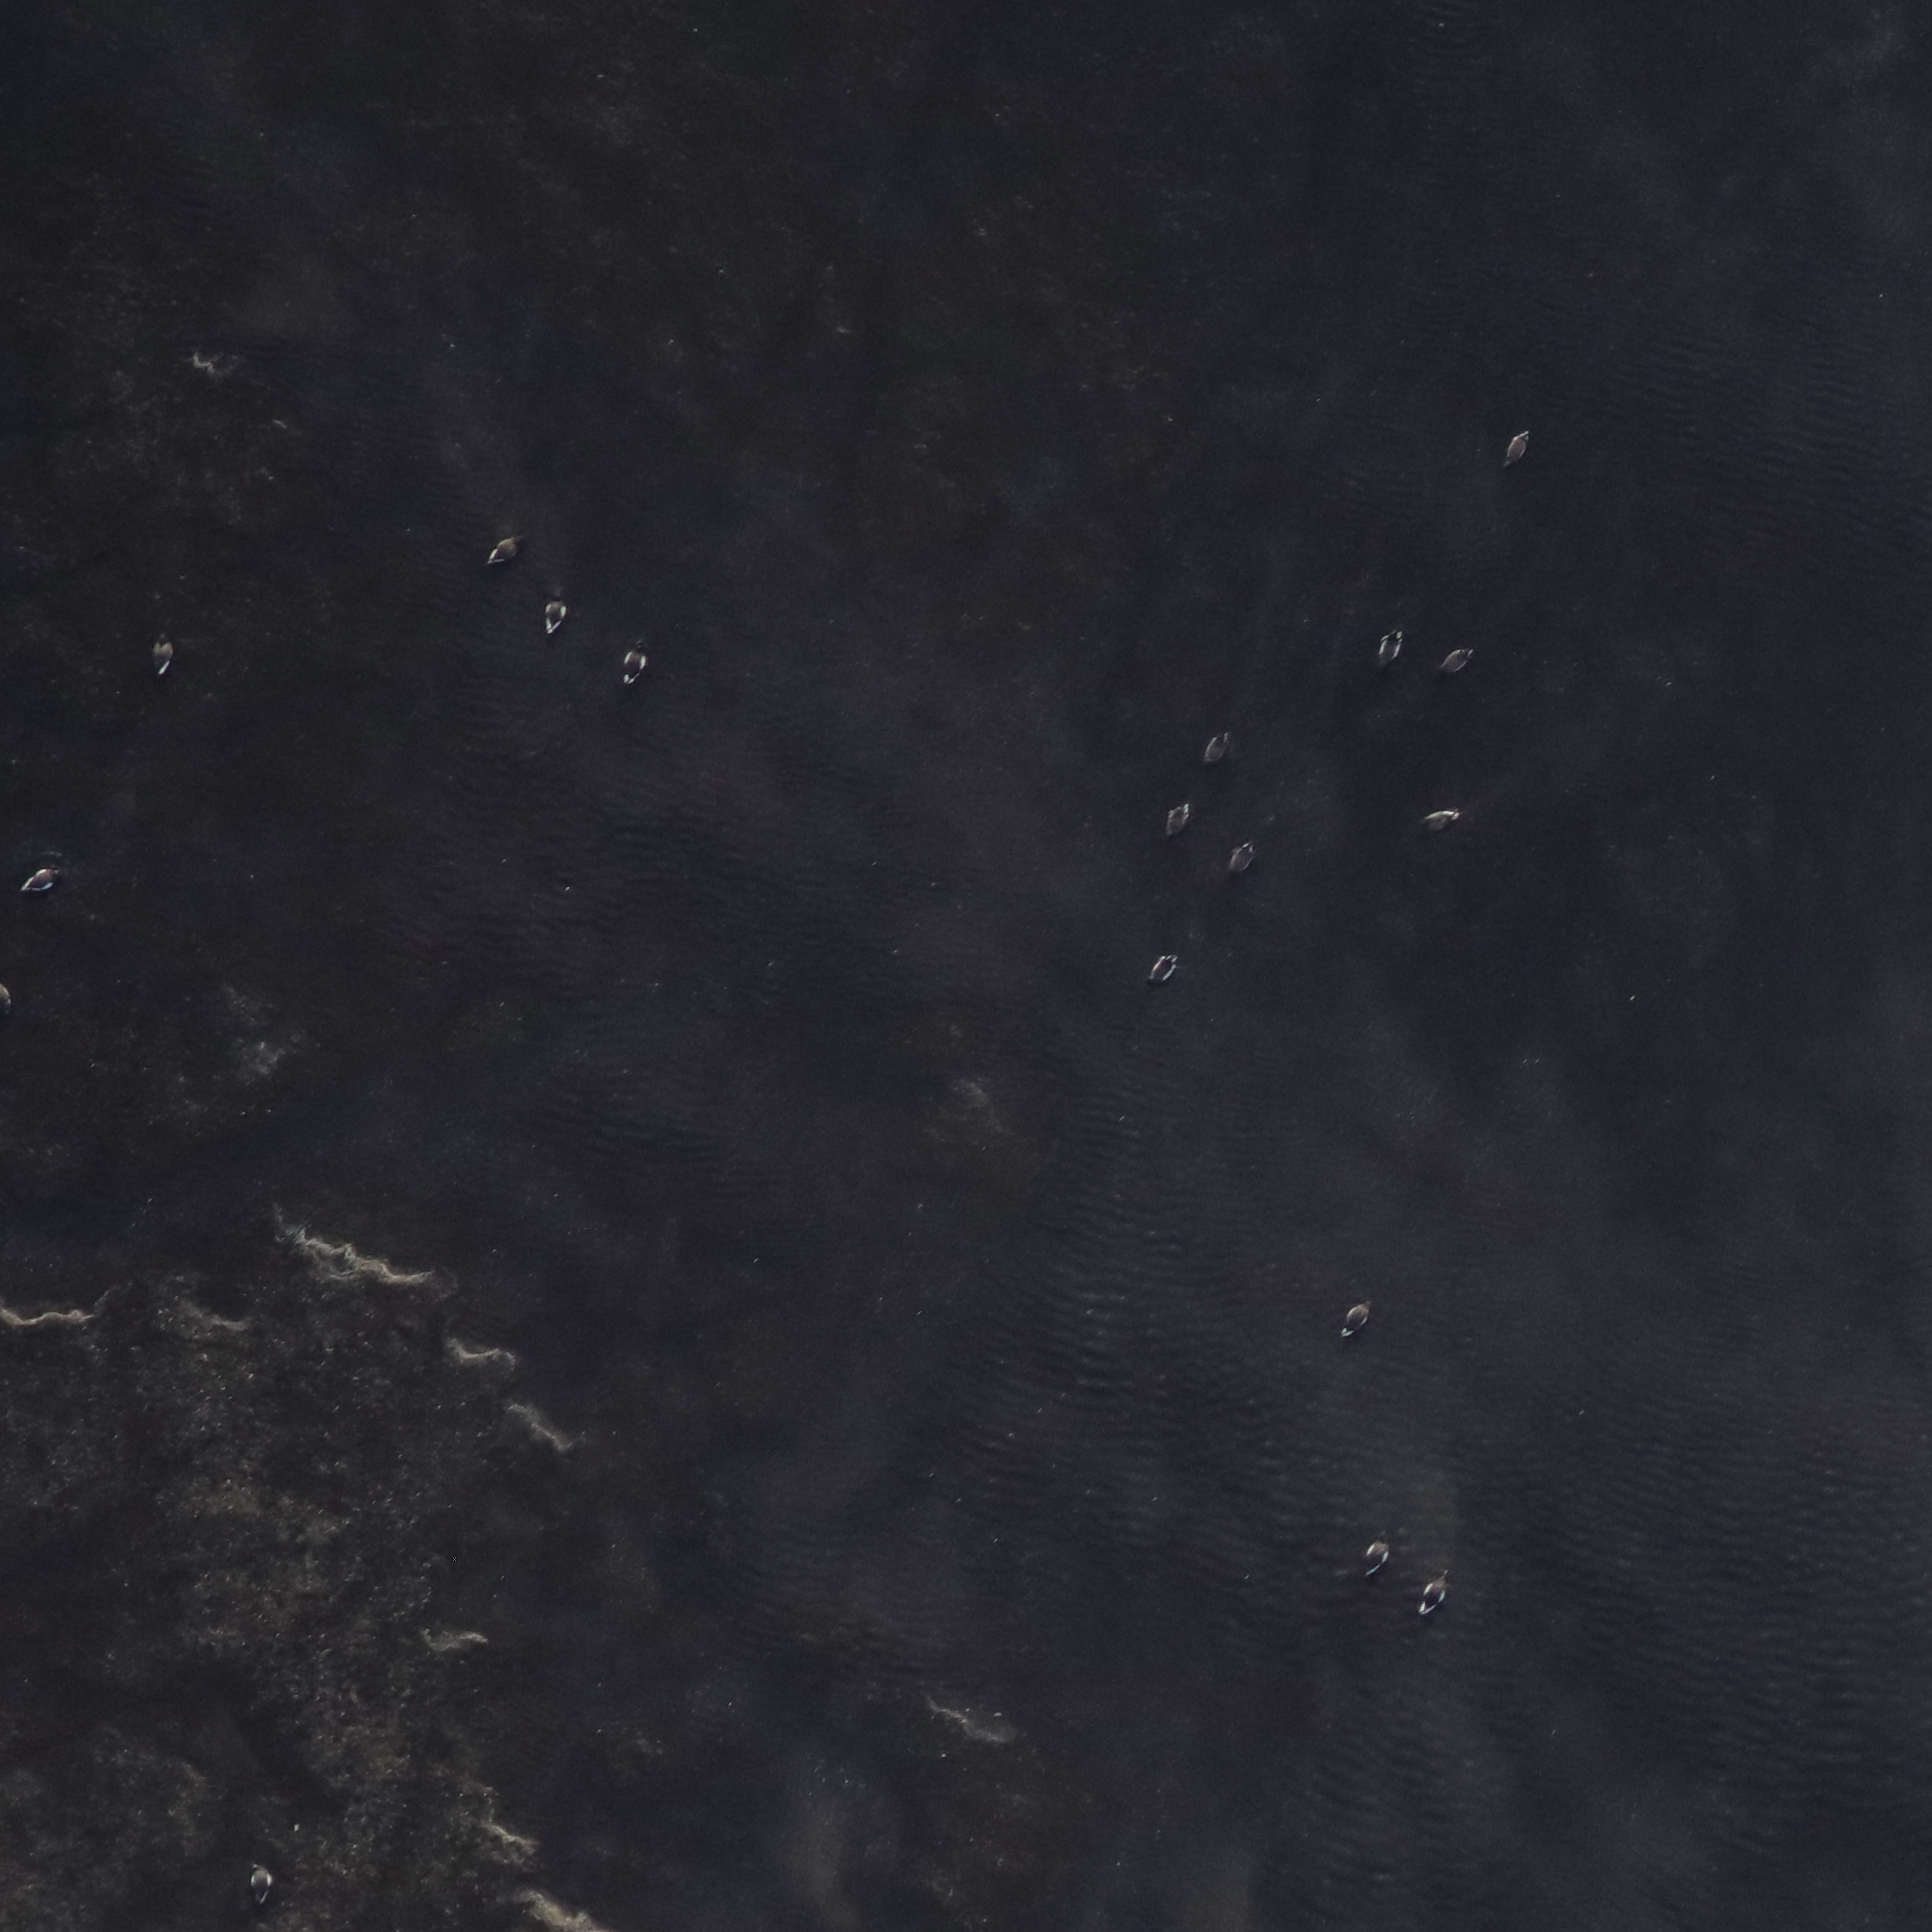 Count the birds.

17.